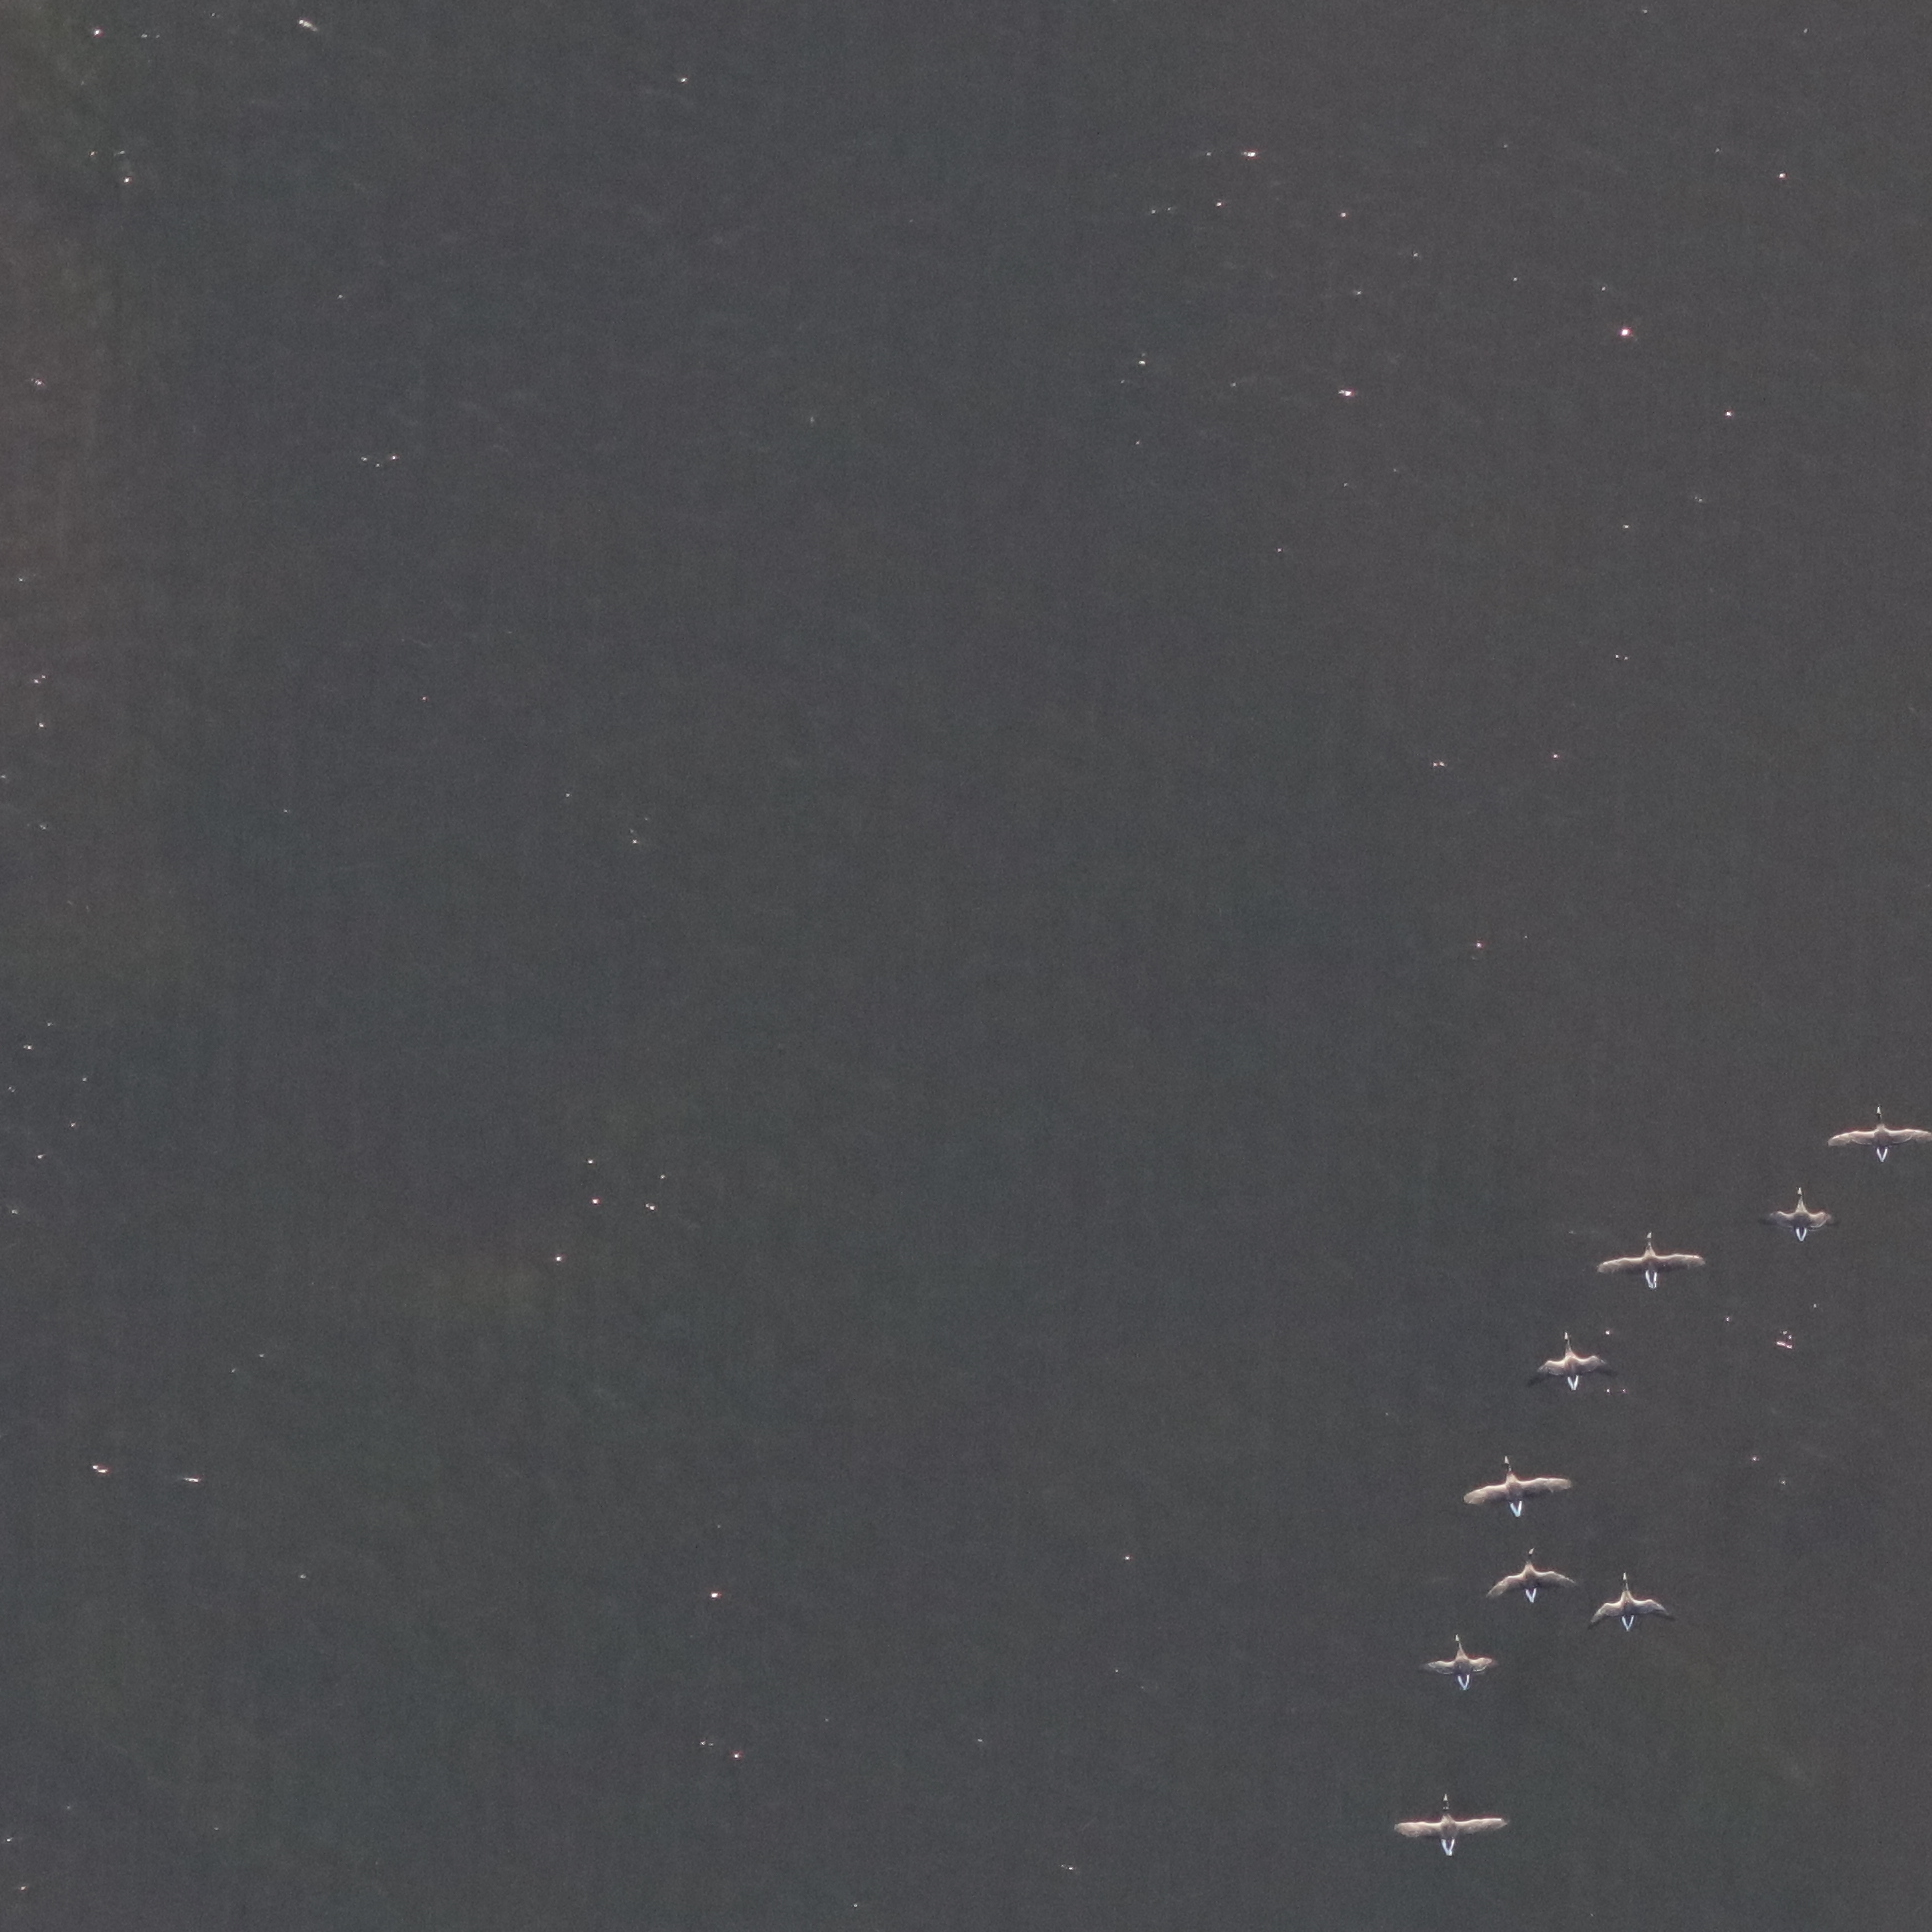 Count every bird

9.